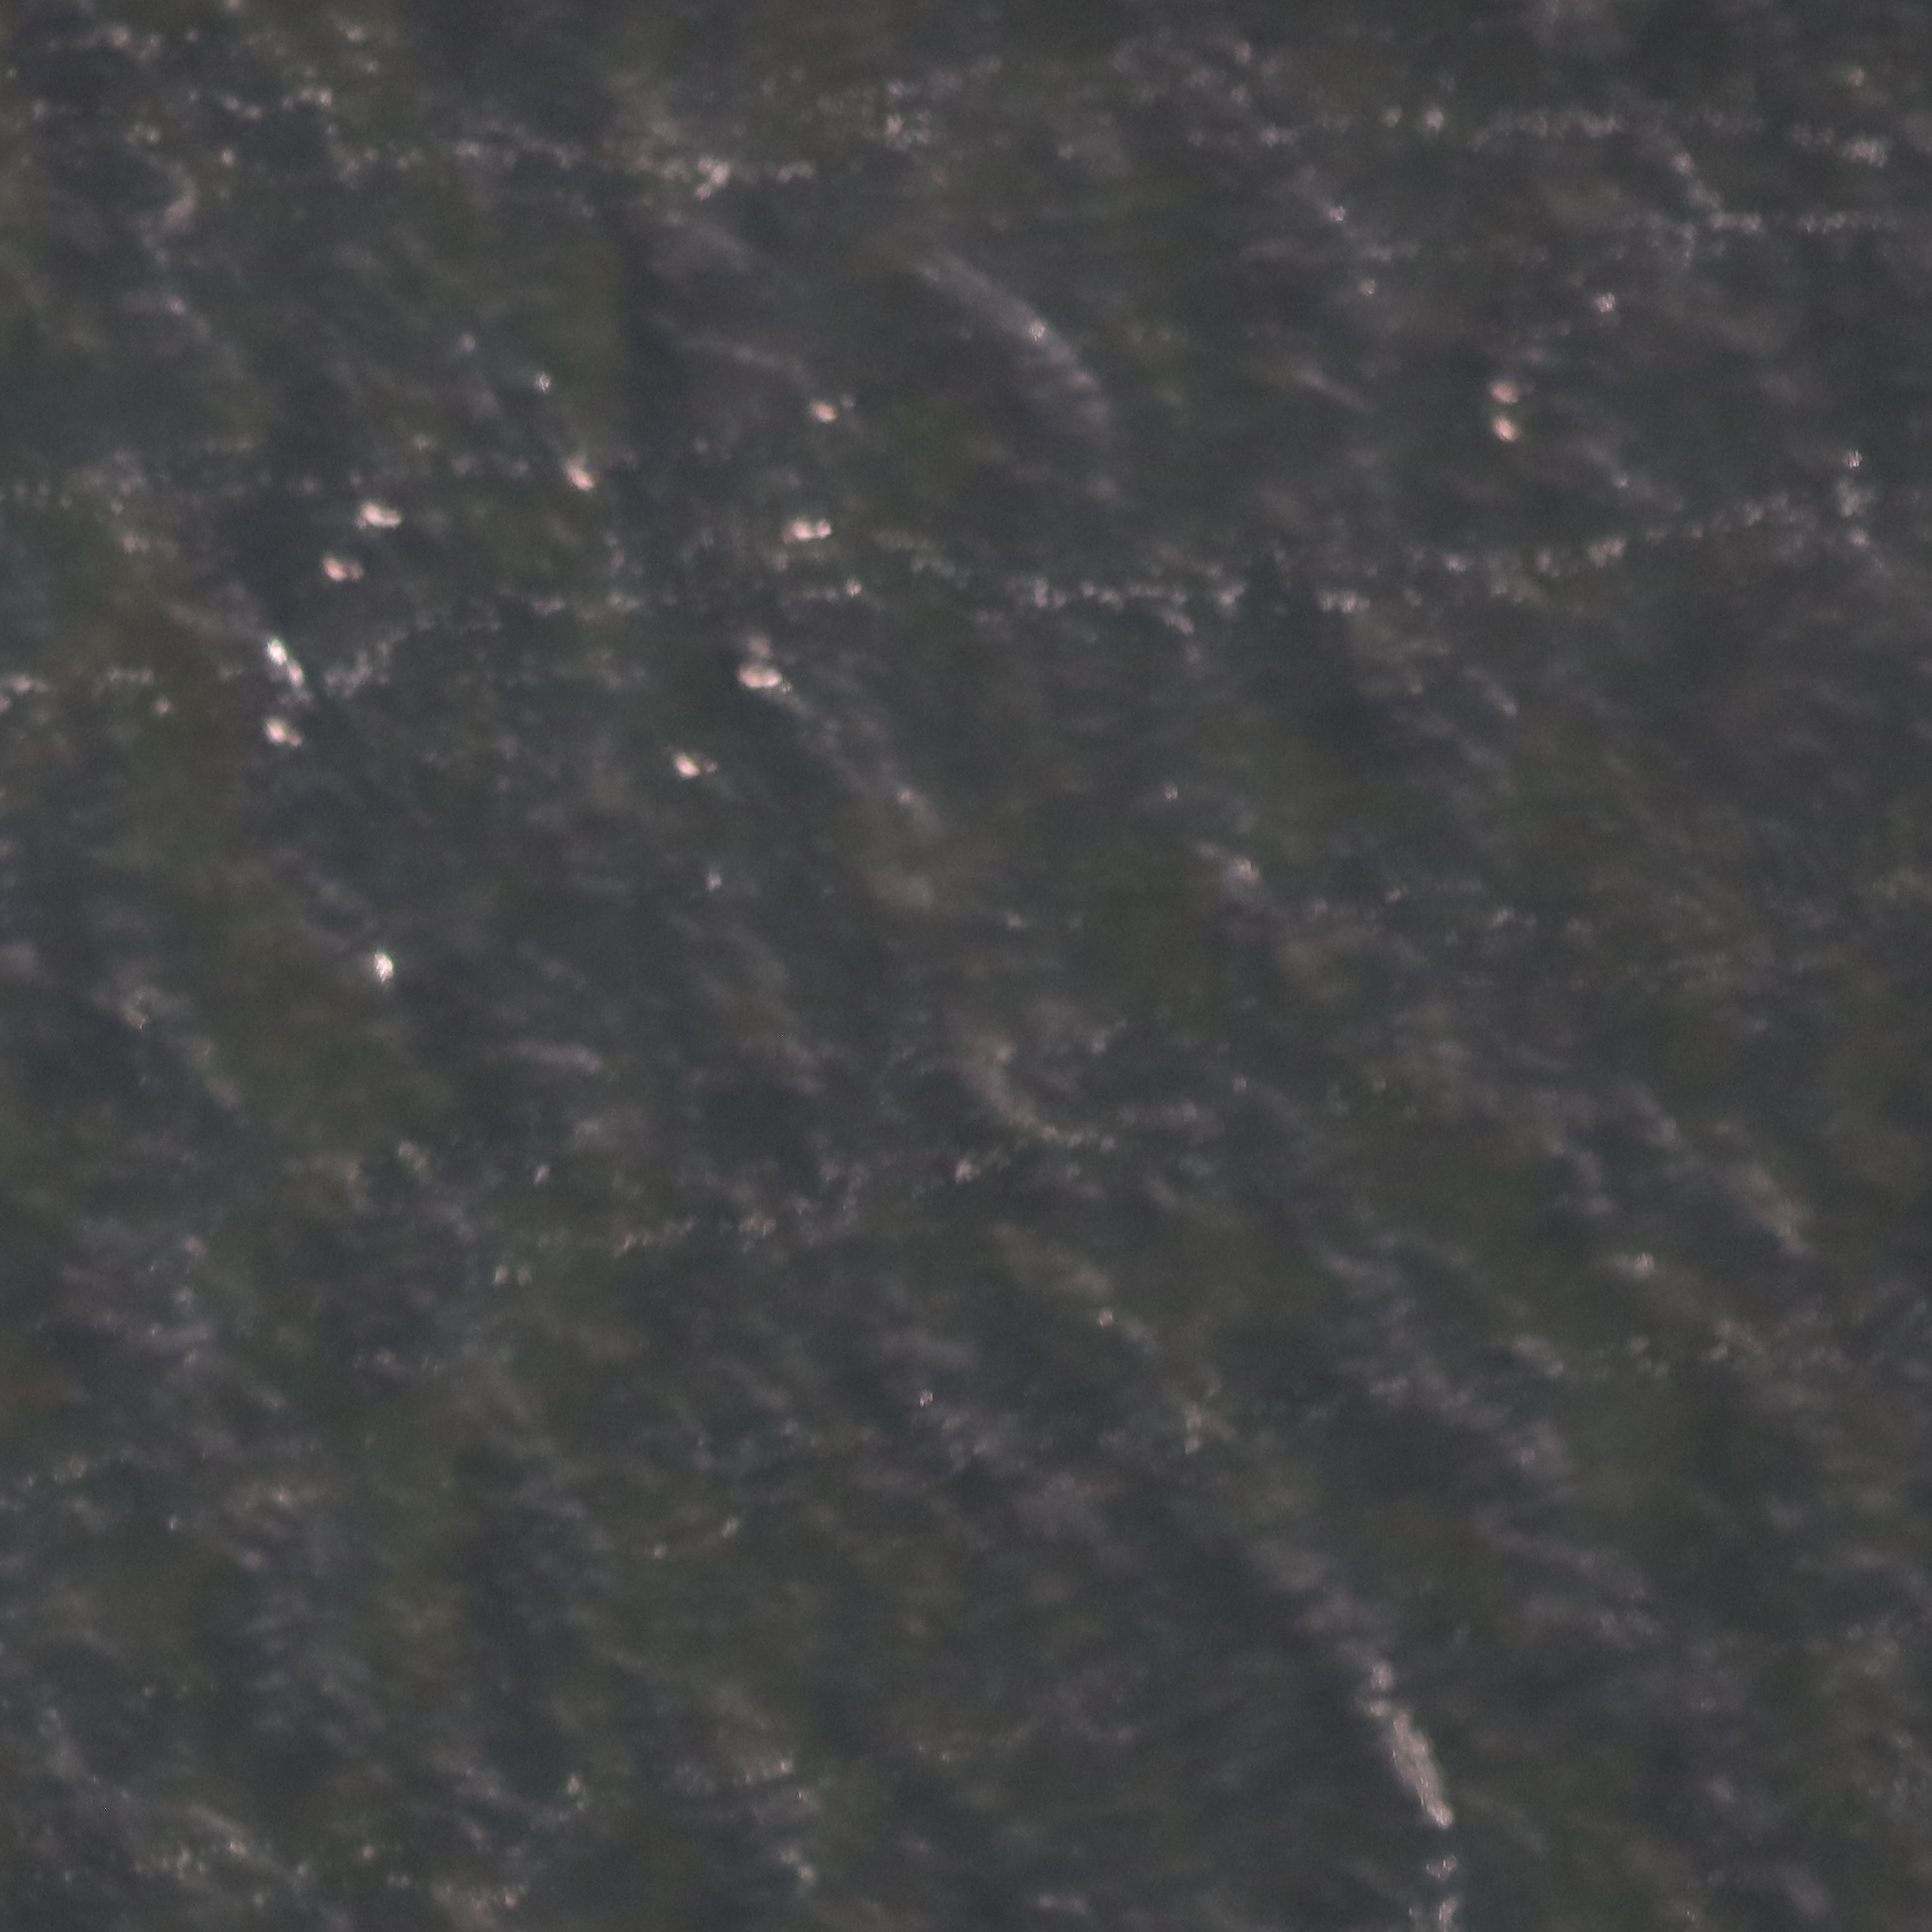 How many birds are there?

10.